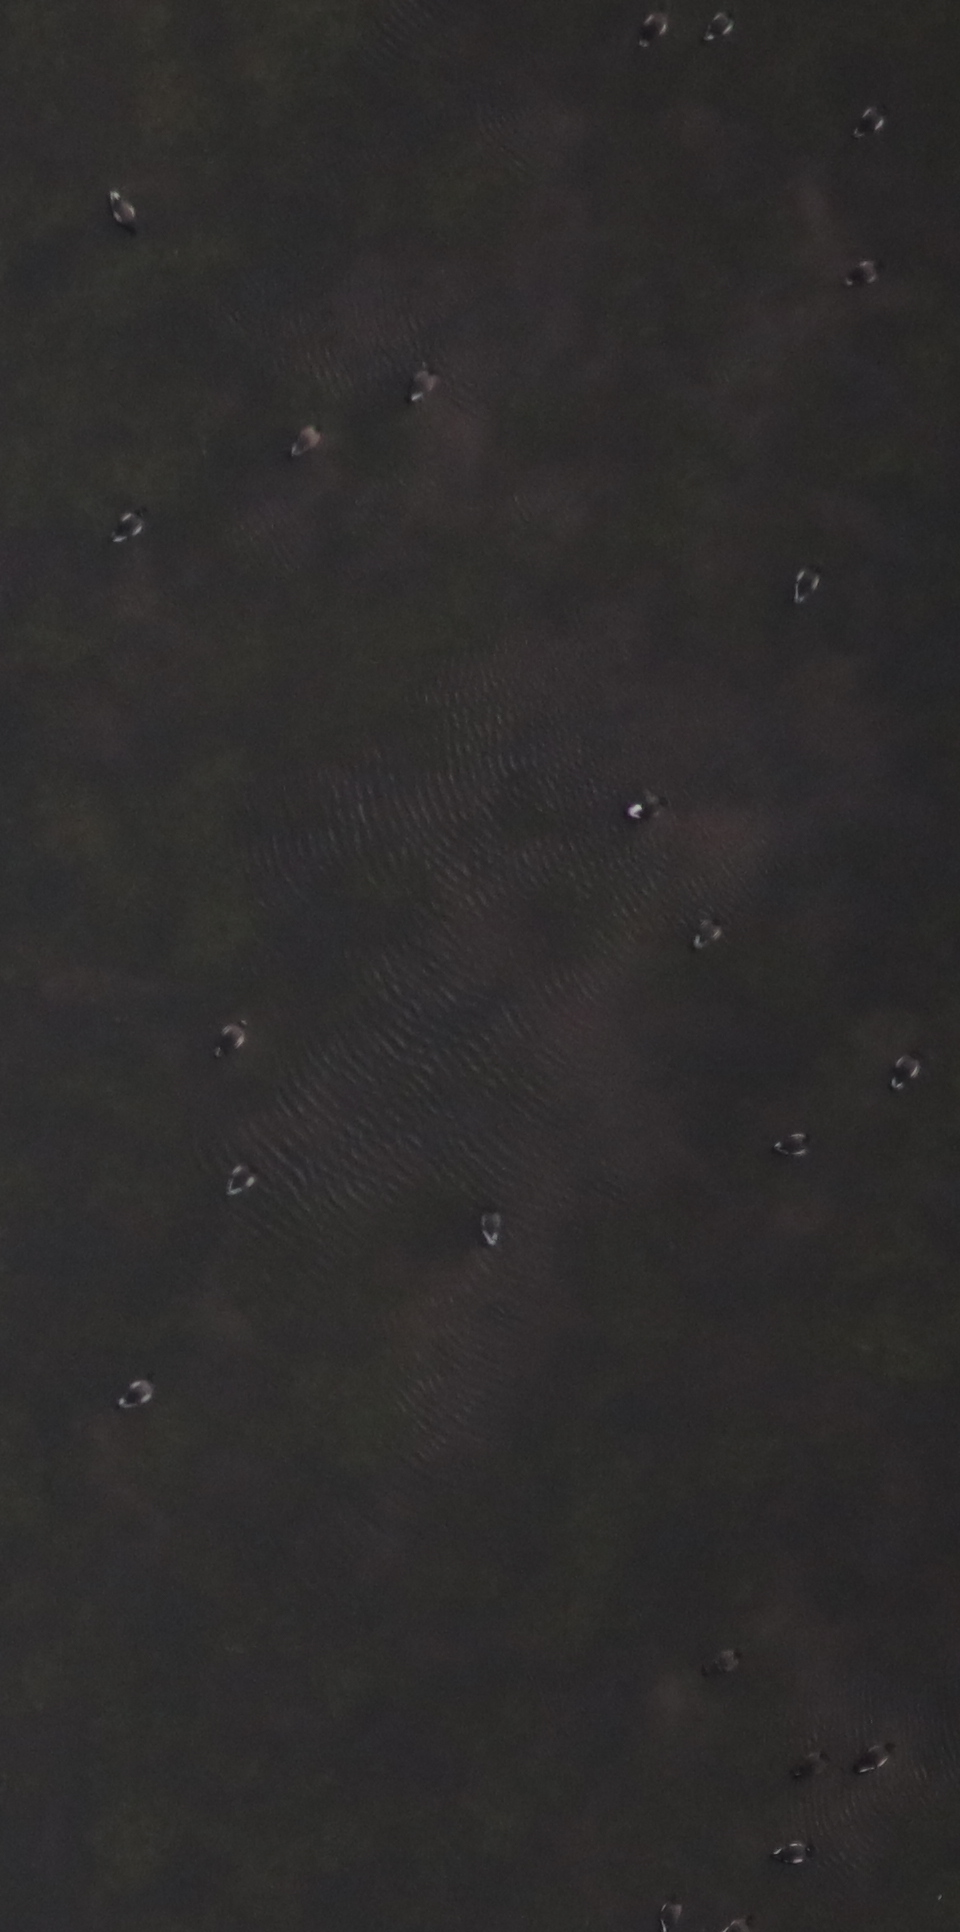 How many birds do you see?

23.